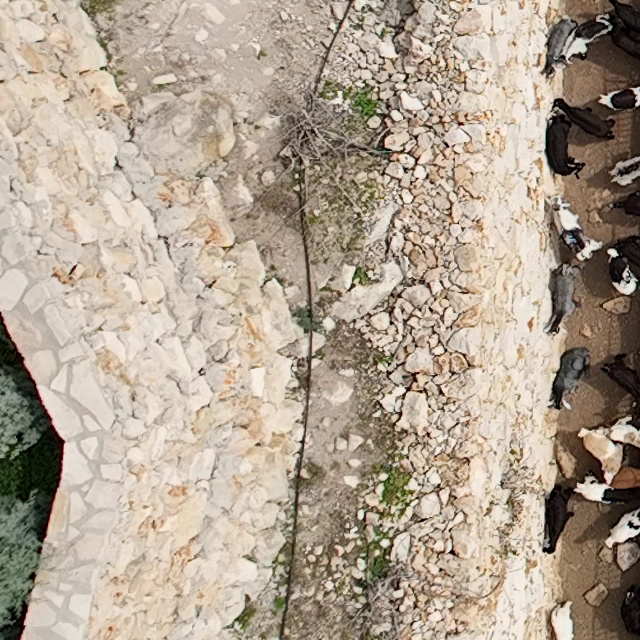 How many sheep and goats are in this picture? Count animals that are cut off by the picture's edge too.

24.